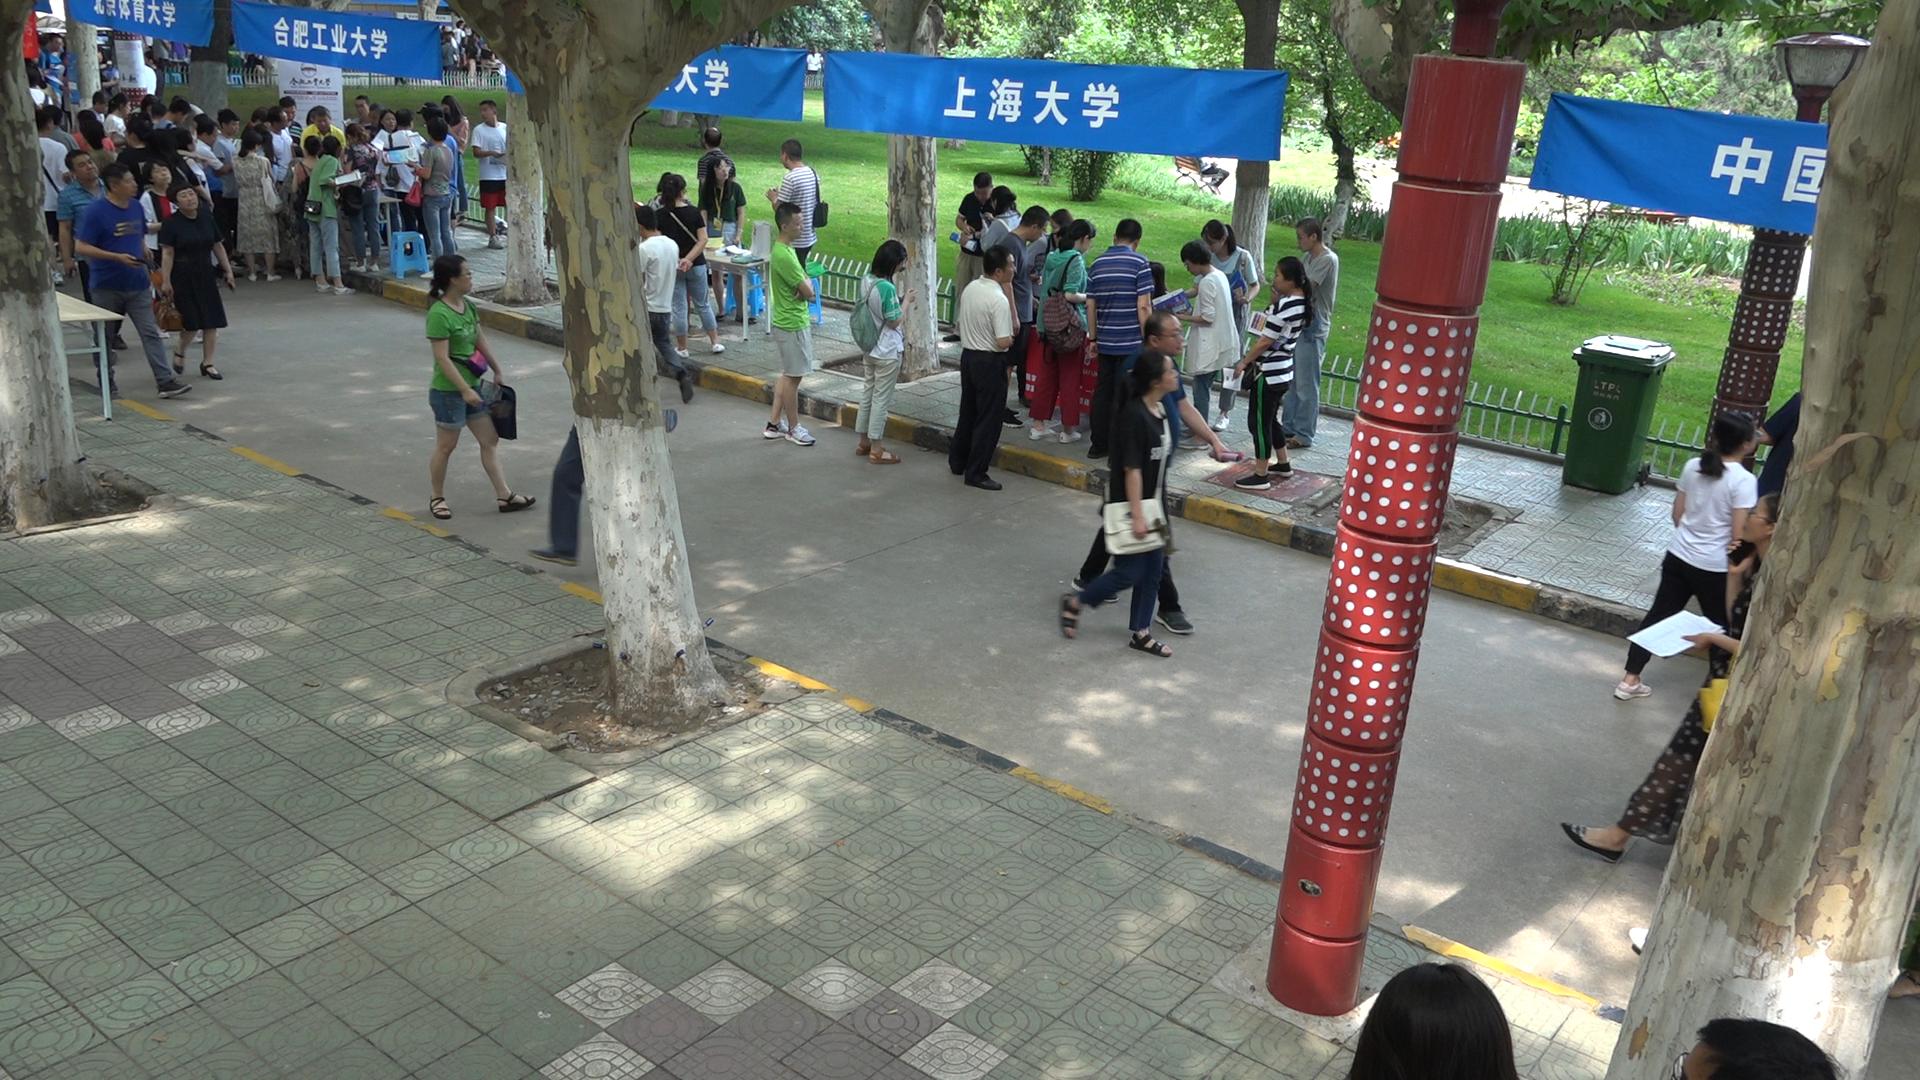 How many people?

75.